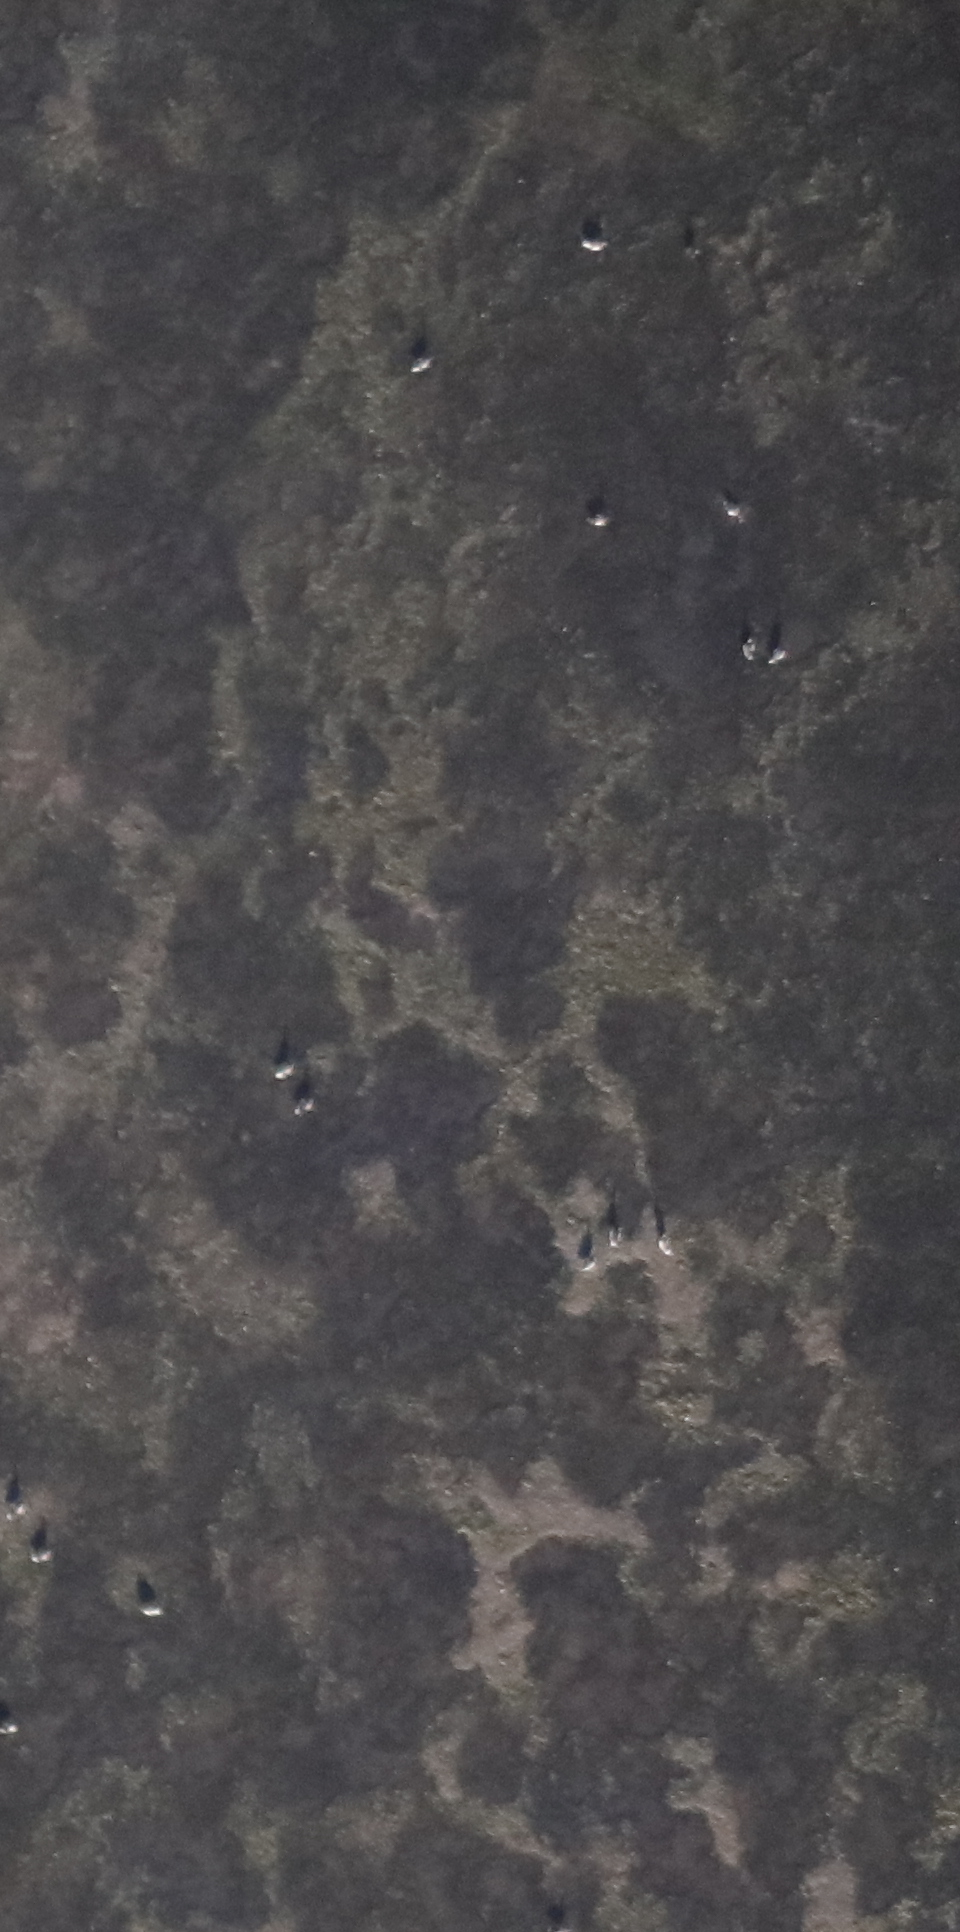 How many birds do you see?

16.